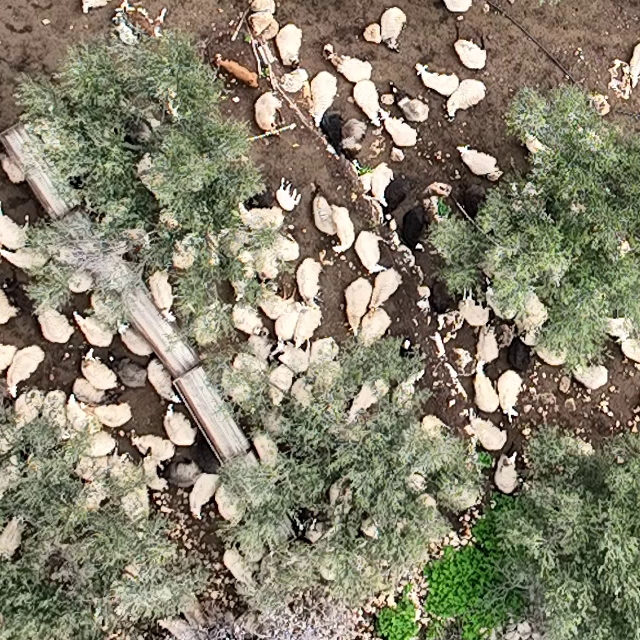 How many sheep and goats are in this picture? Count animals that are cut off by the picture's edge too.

126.